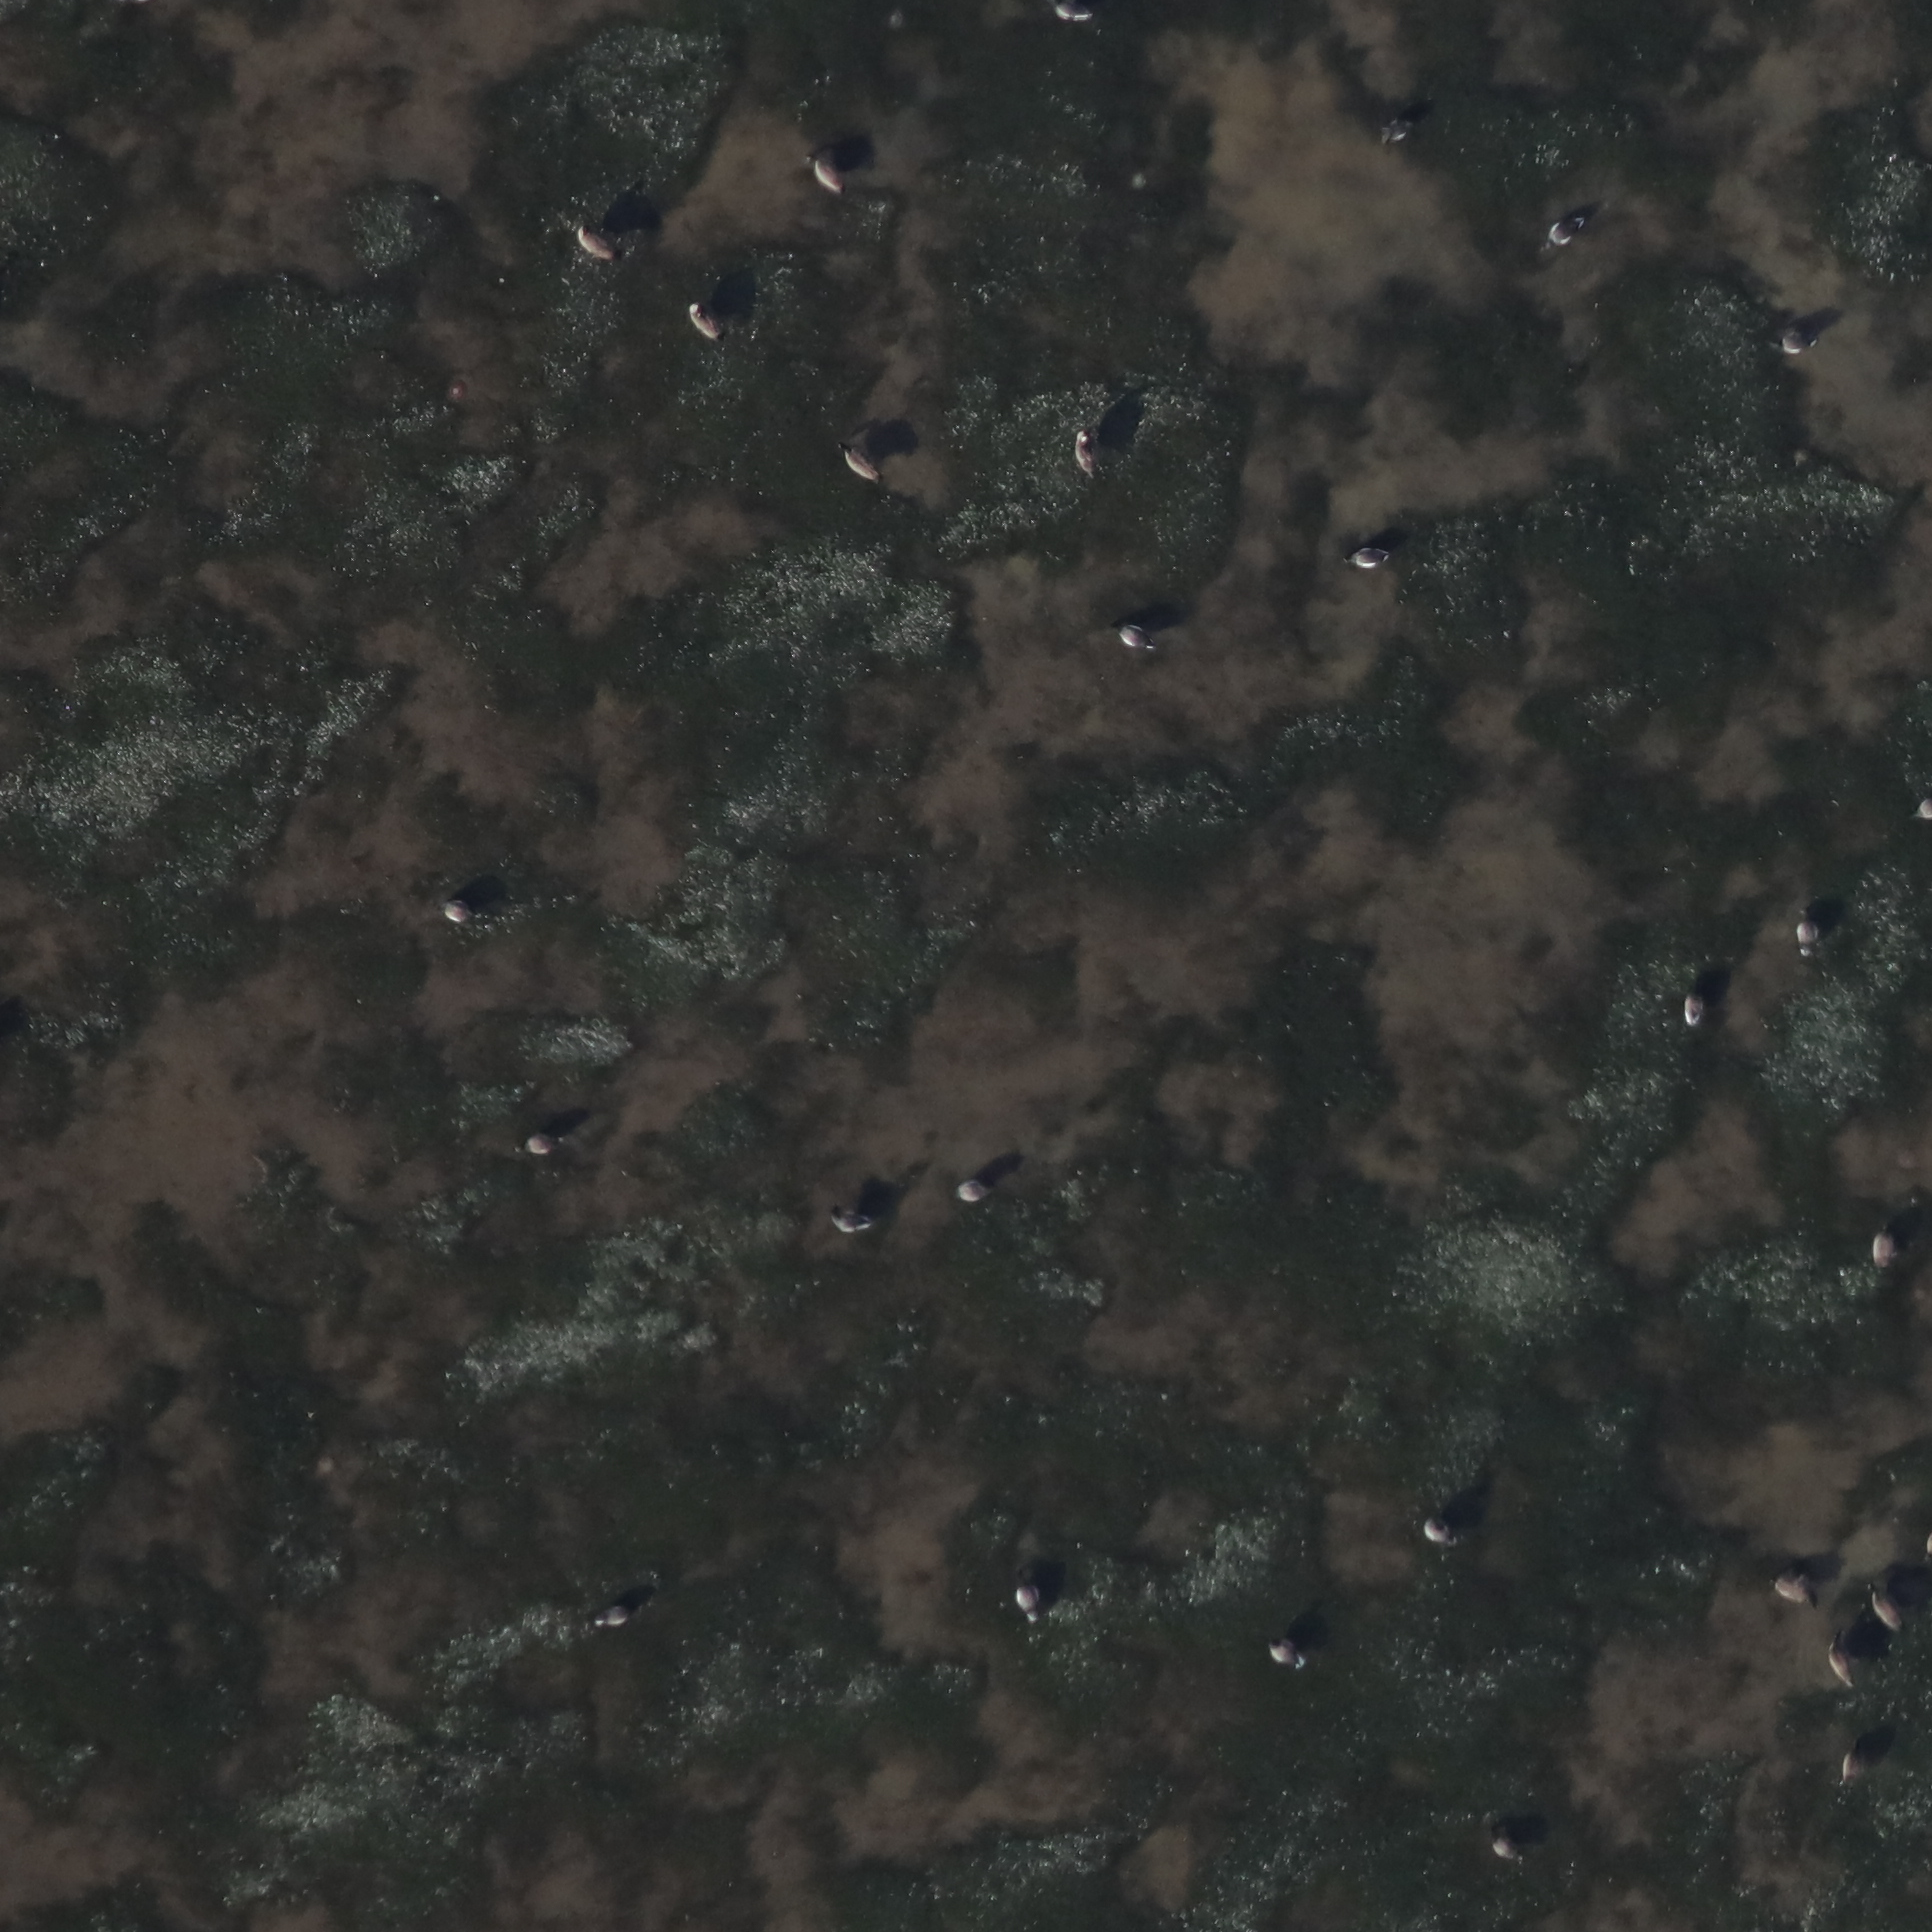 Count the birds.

27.